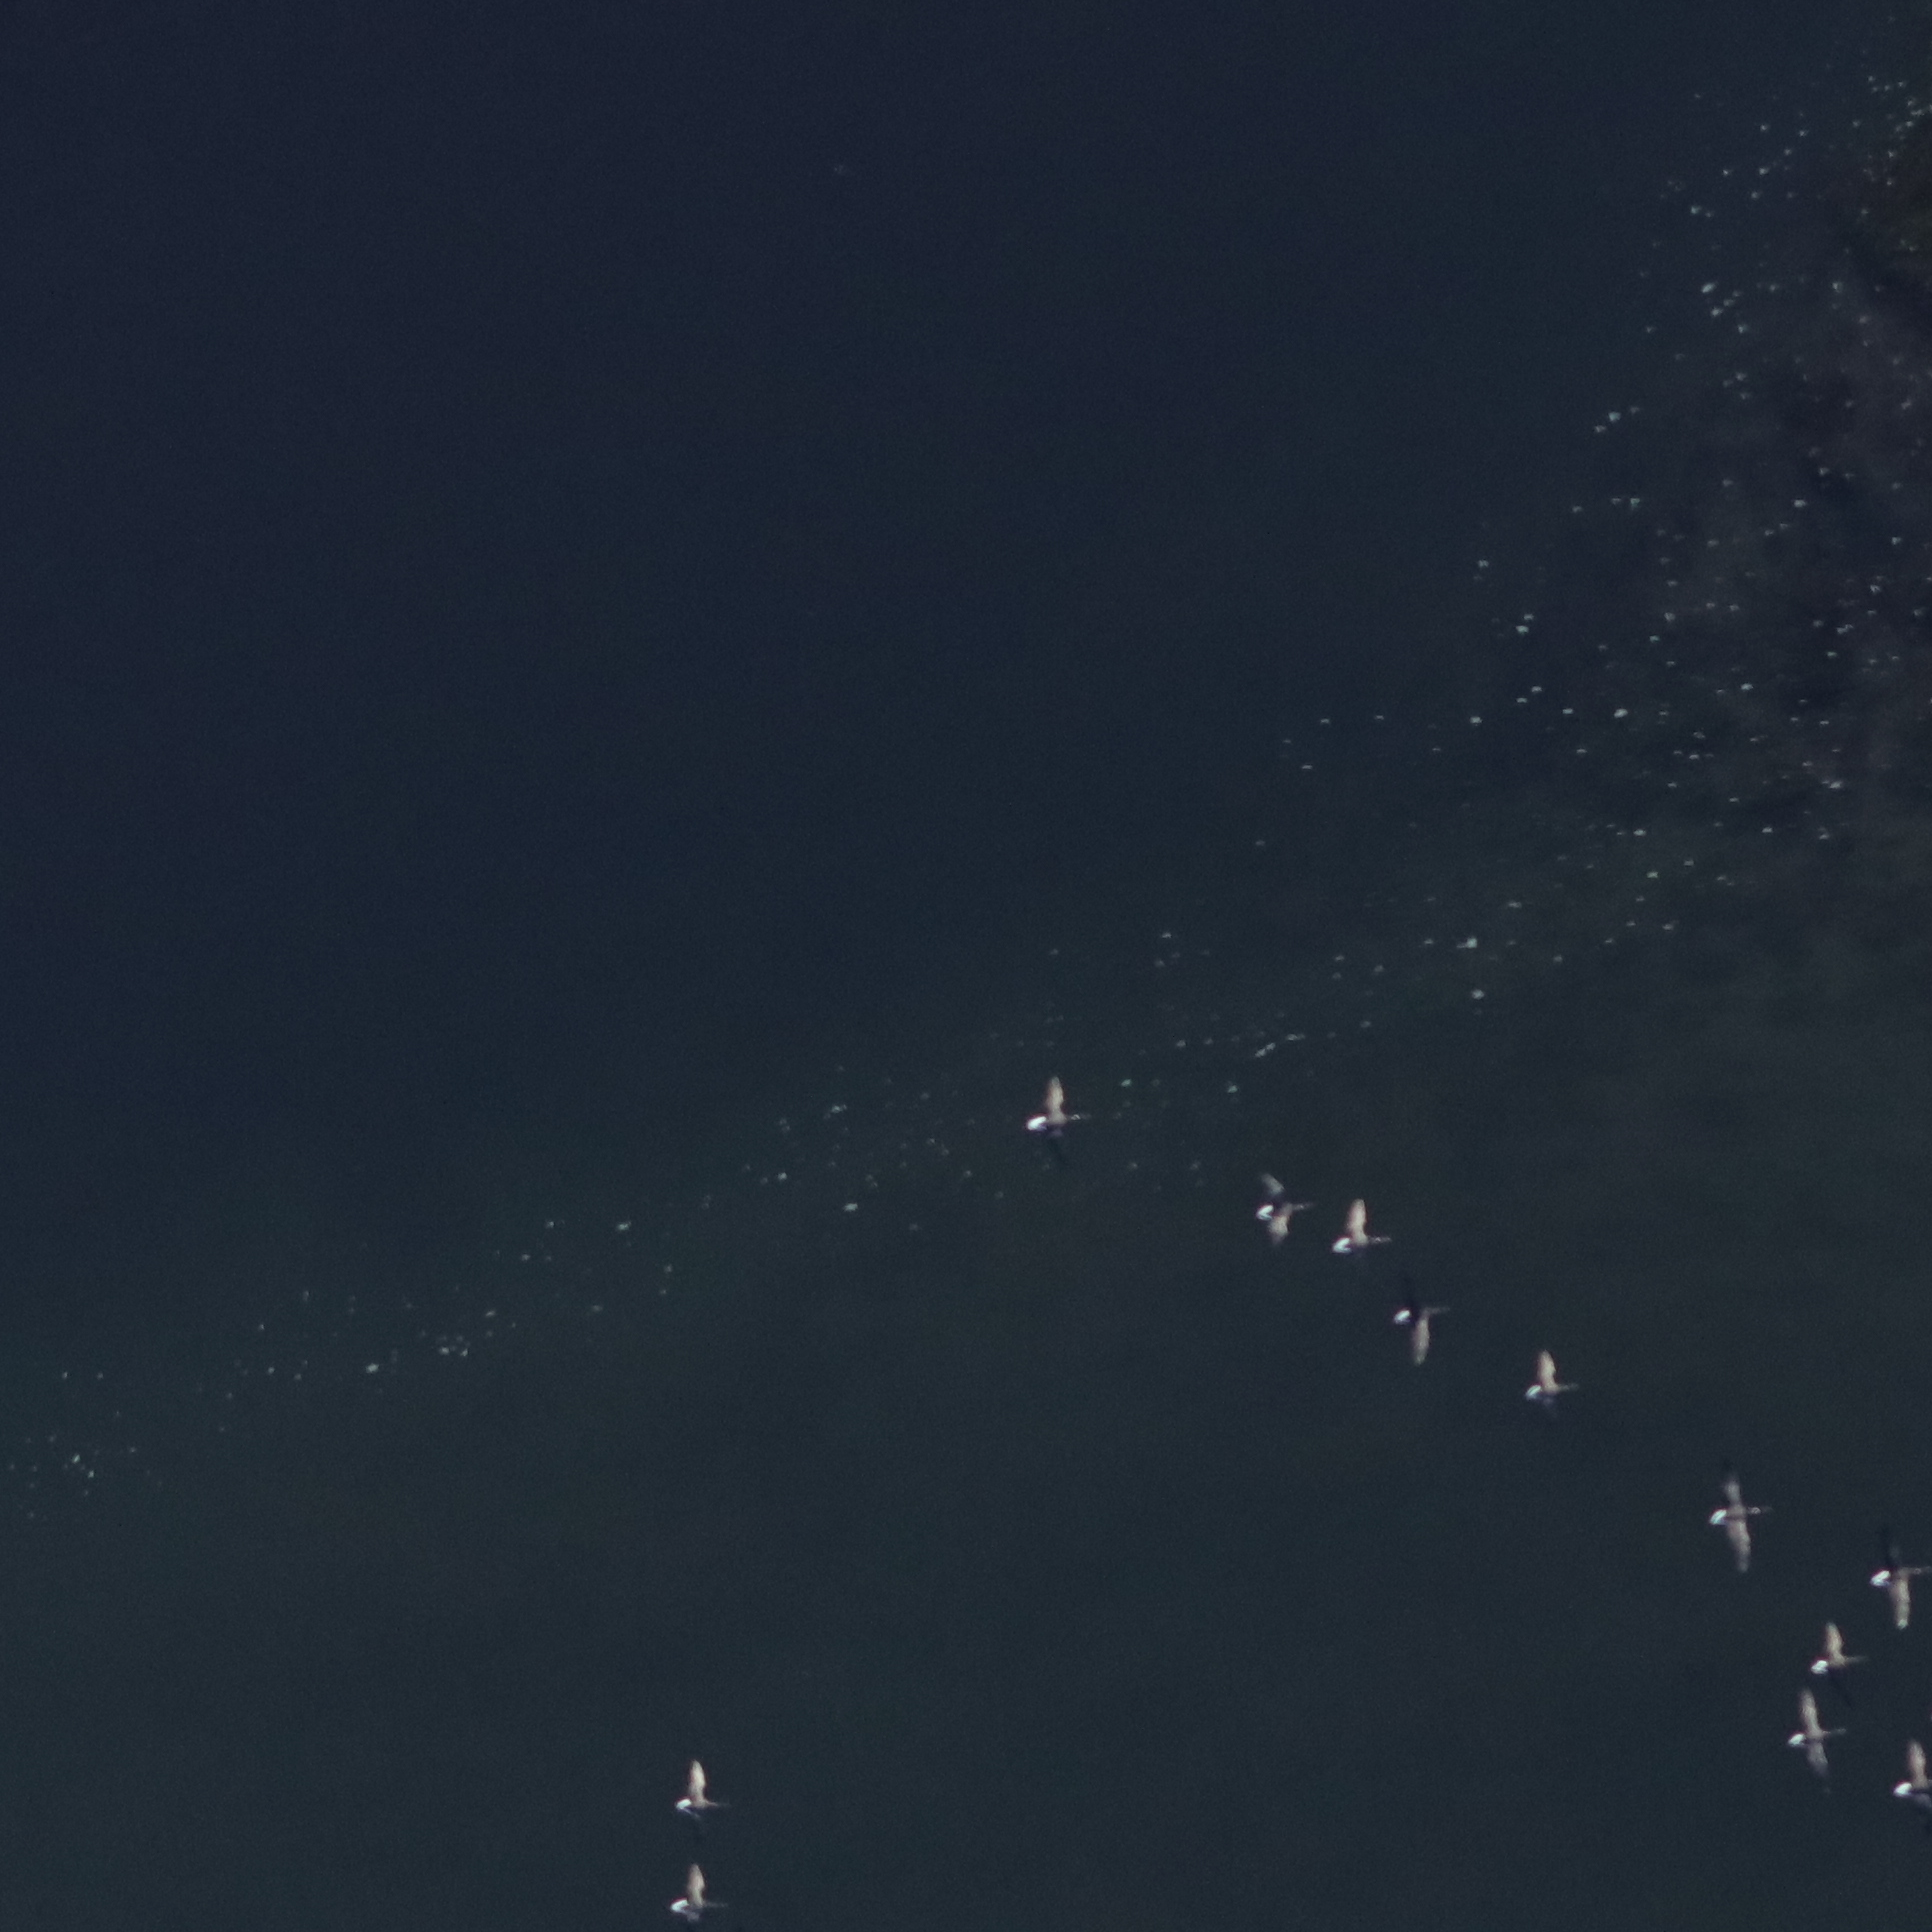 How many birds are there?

12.